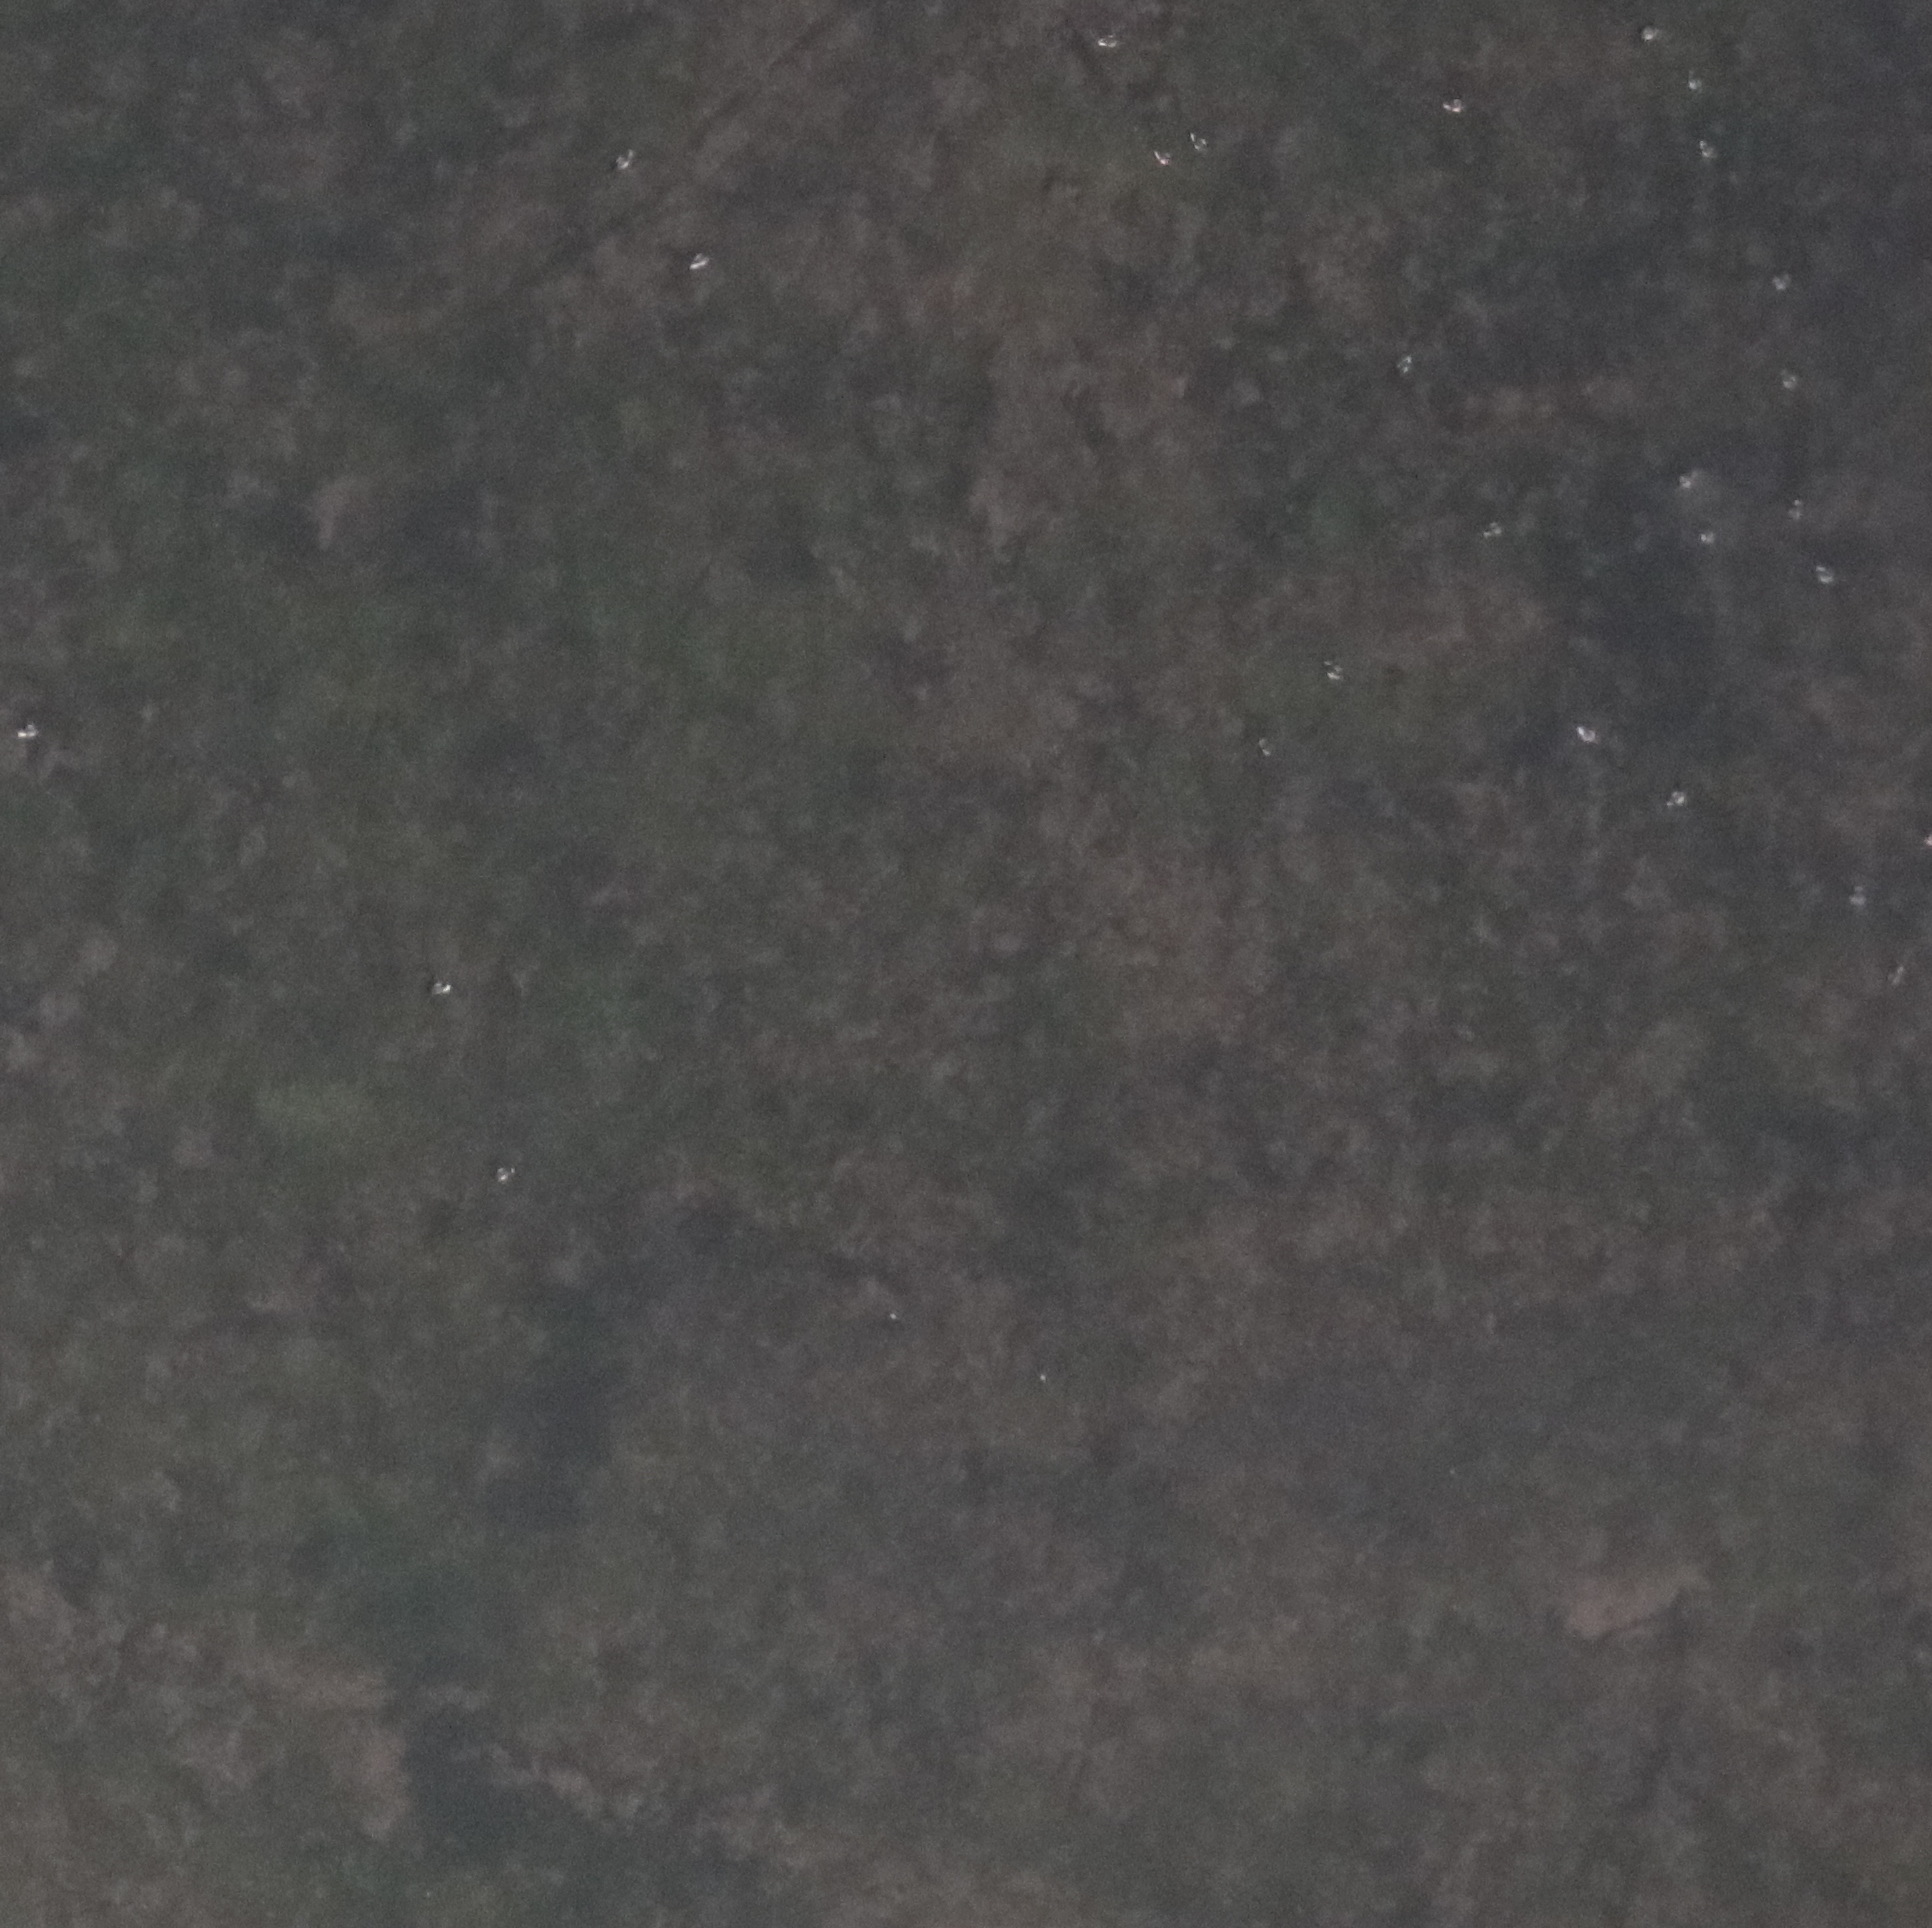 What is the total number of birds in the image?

26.